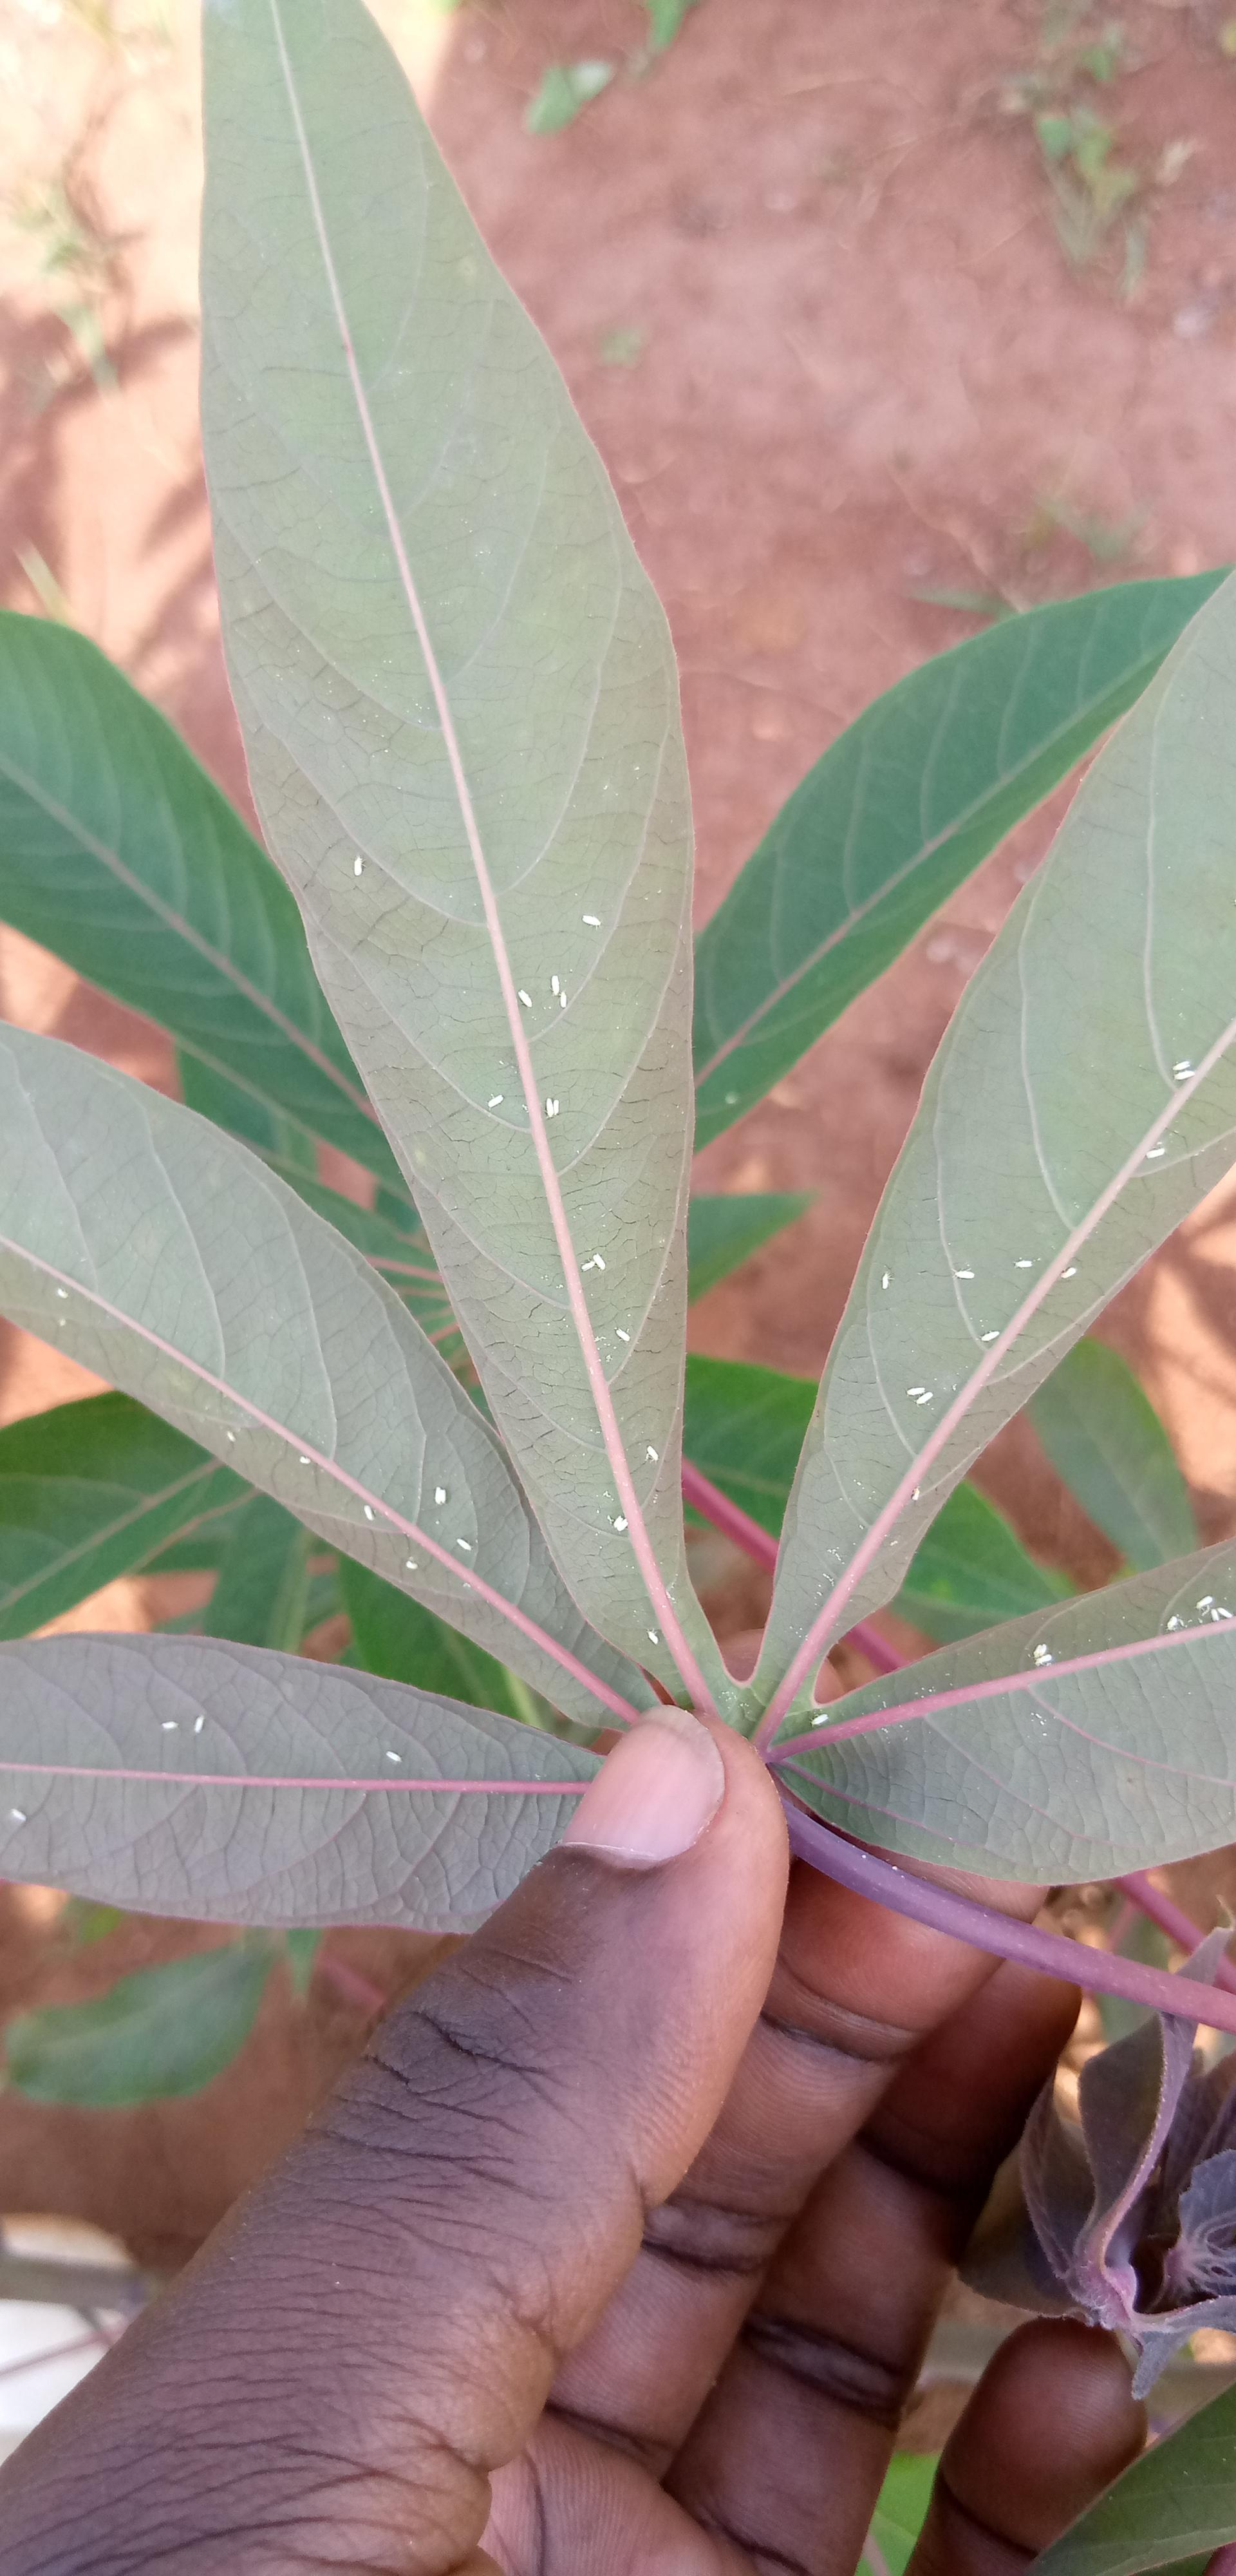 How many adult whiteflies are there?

46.